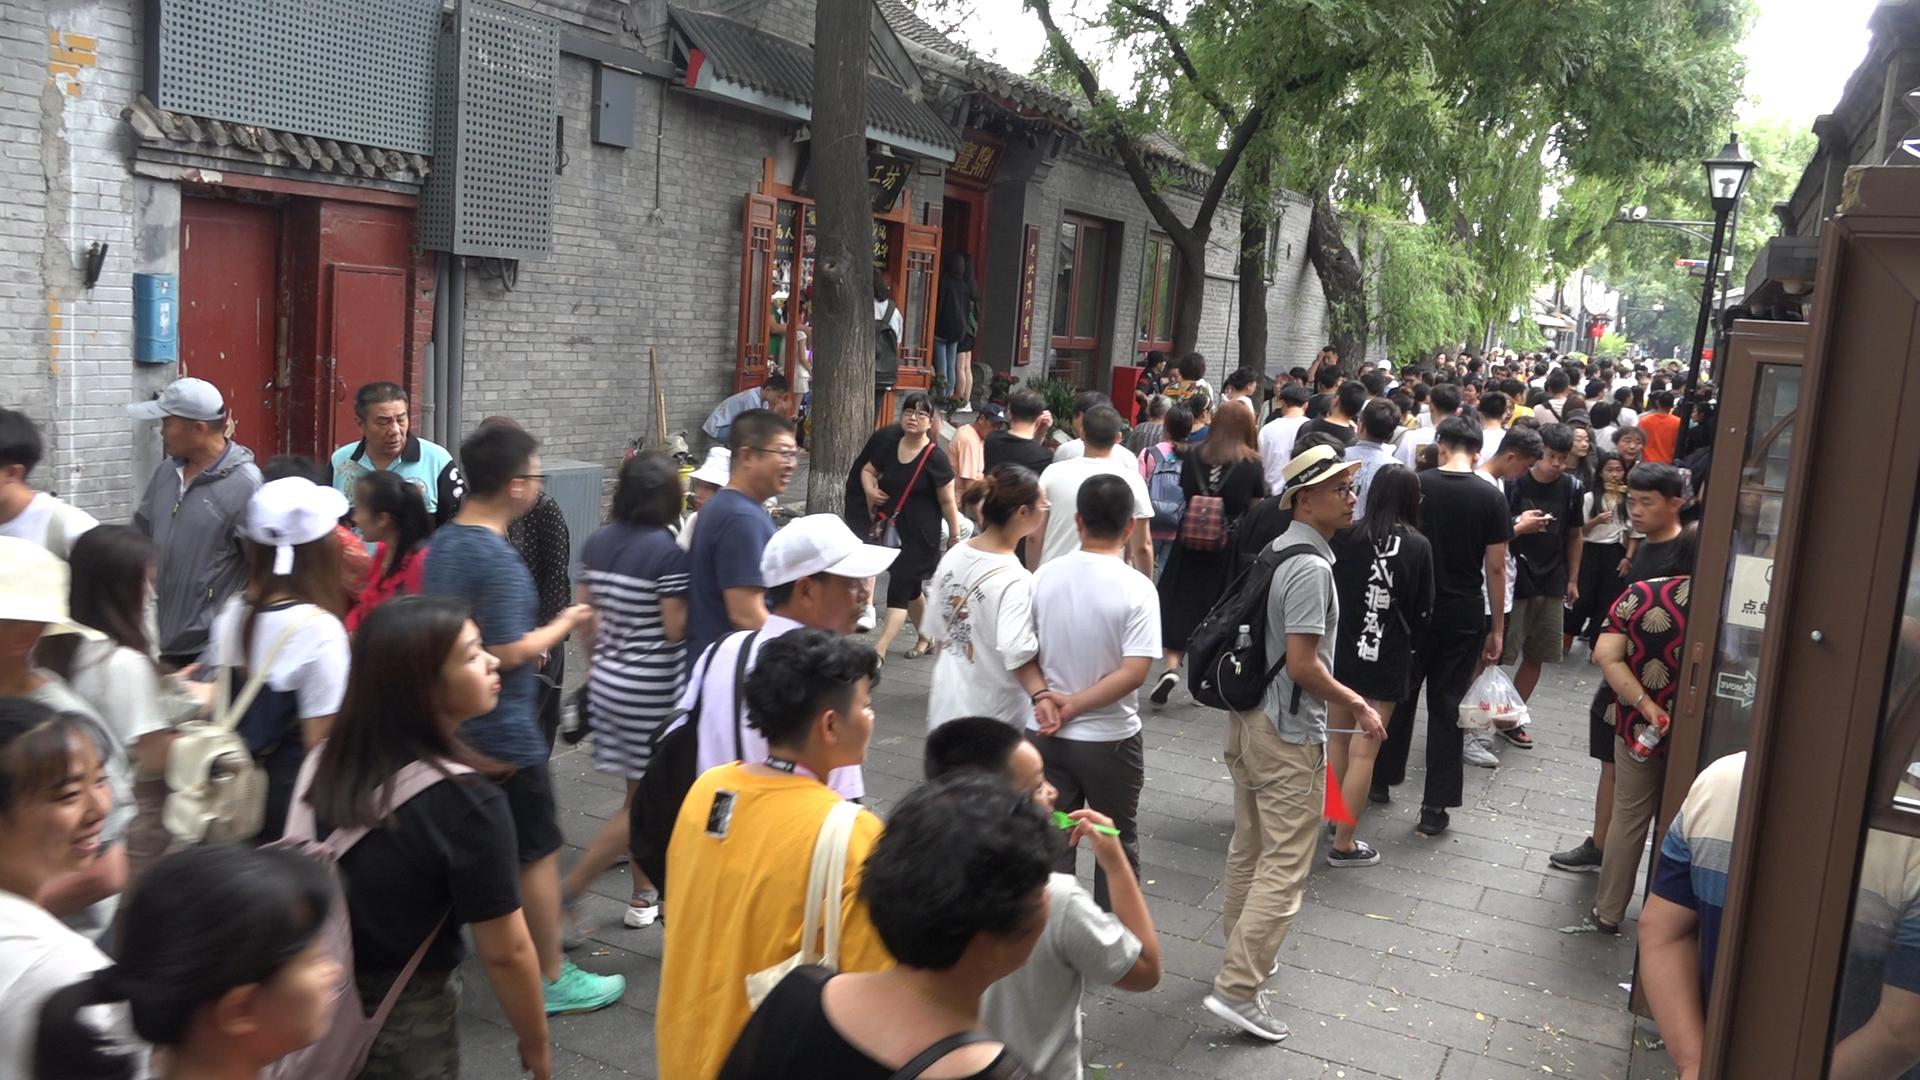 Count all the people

161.